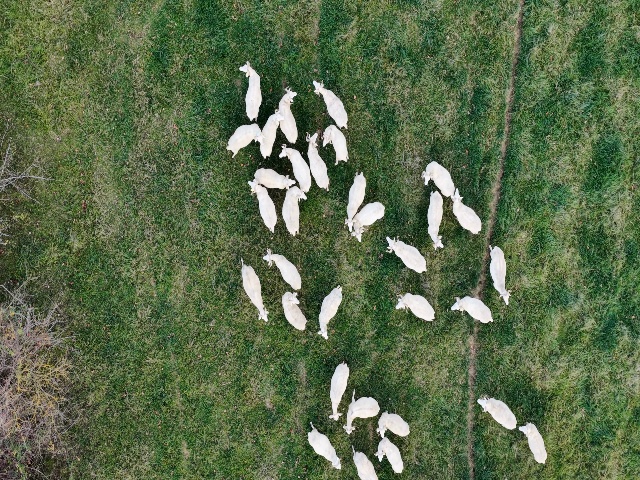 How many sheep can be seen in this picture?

32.